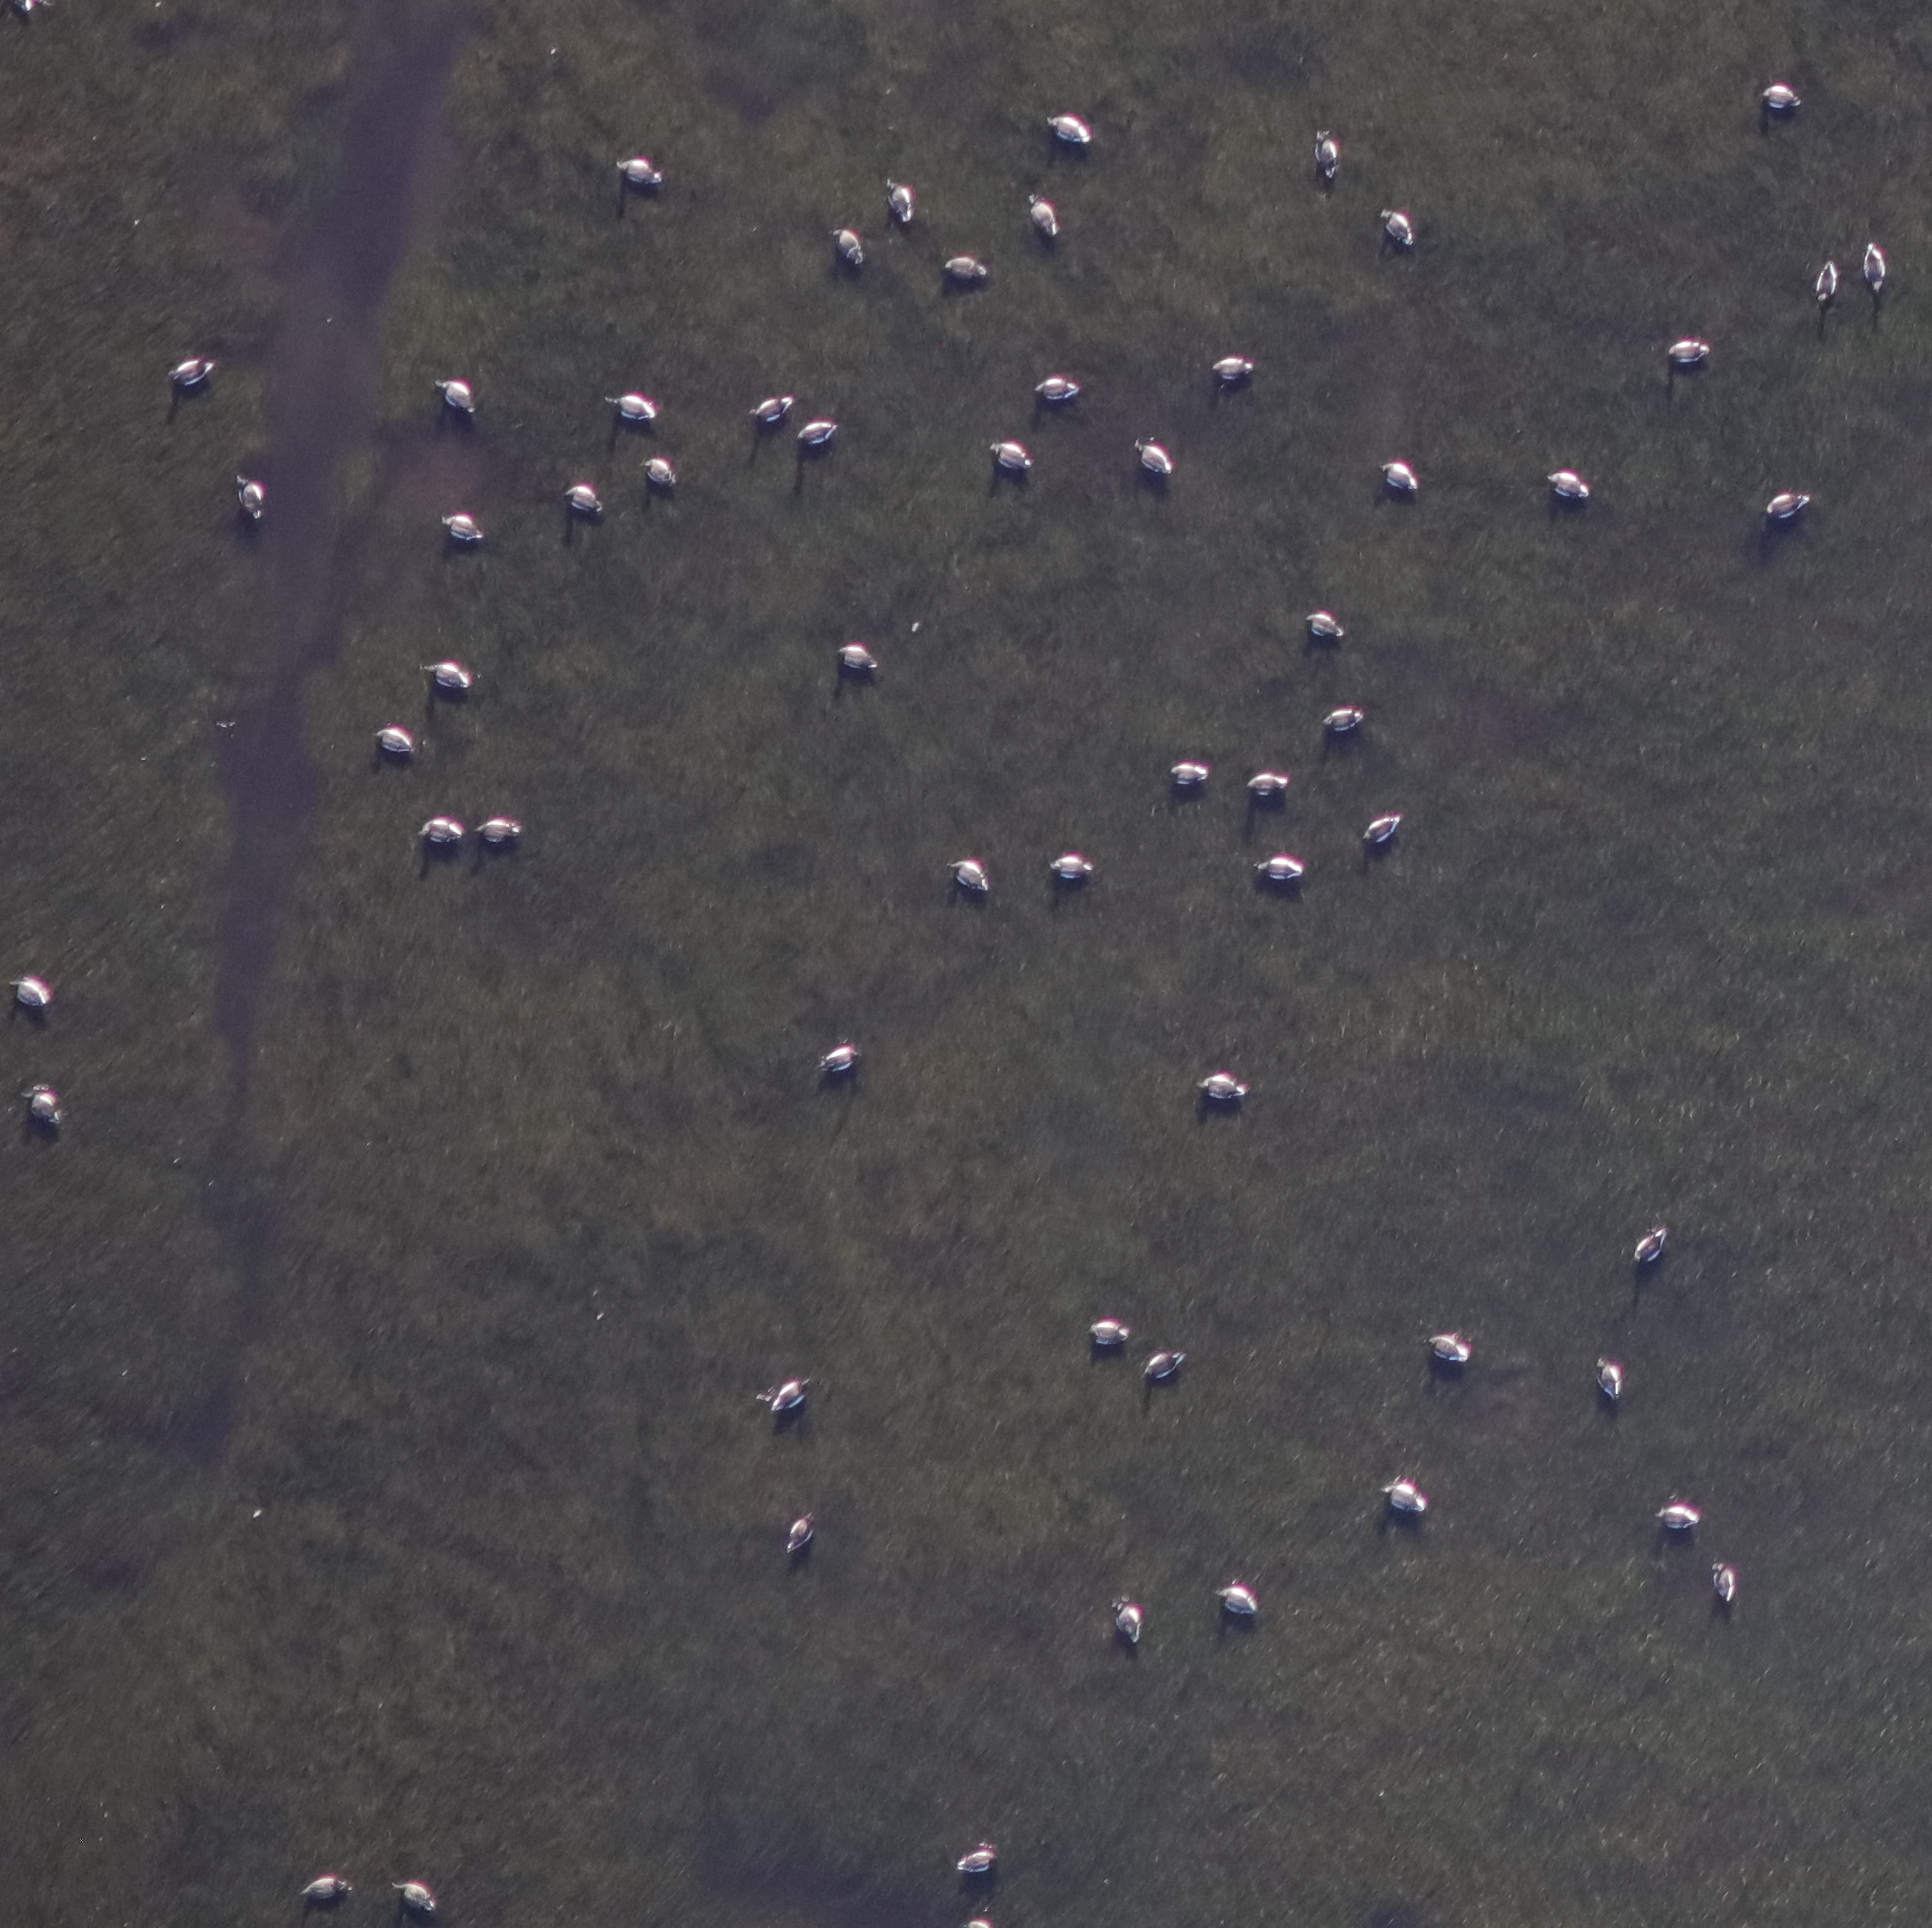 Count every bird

60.